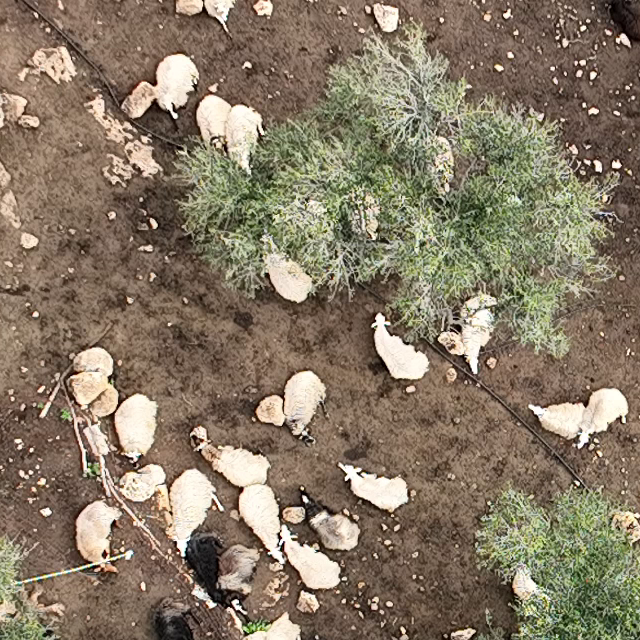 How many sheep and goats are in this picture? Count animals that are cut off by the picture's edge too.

27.